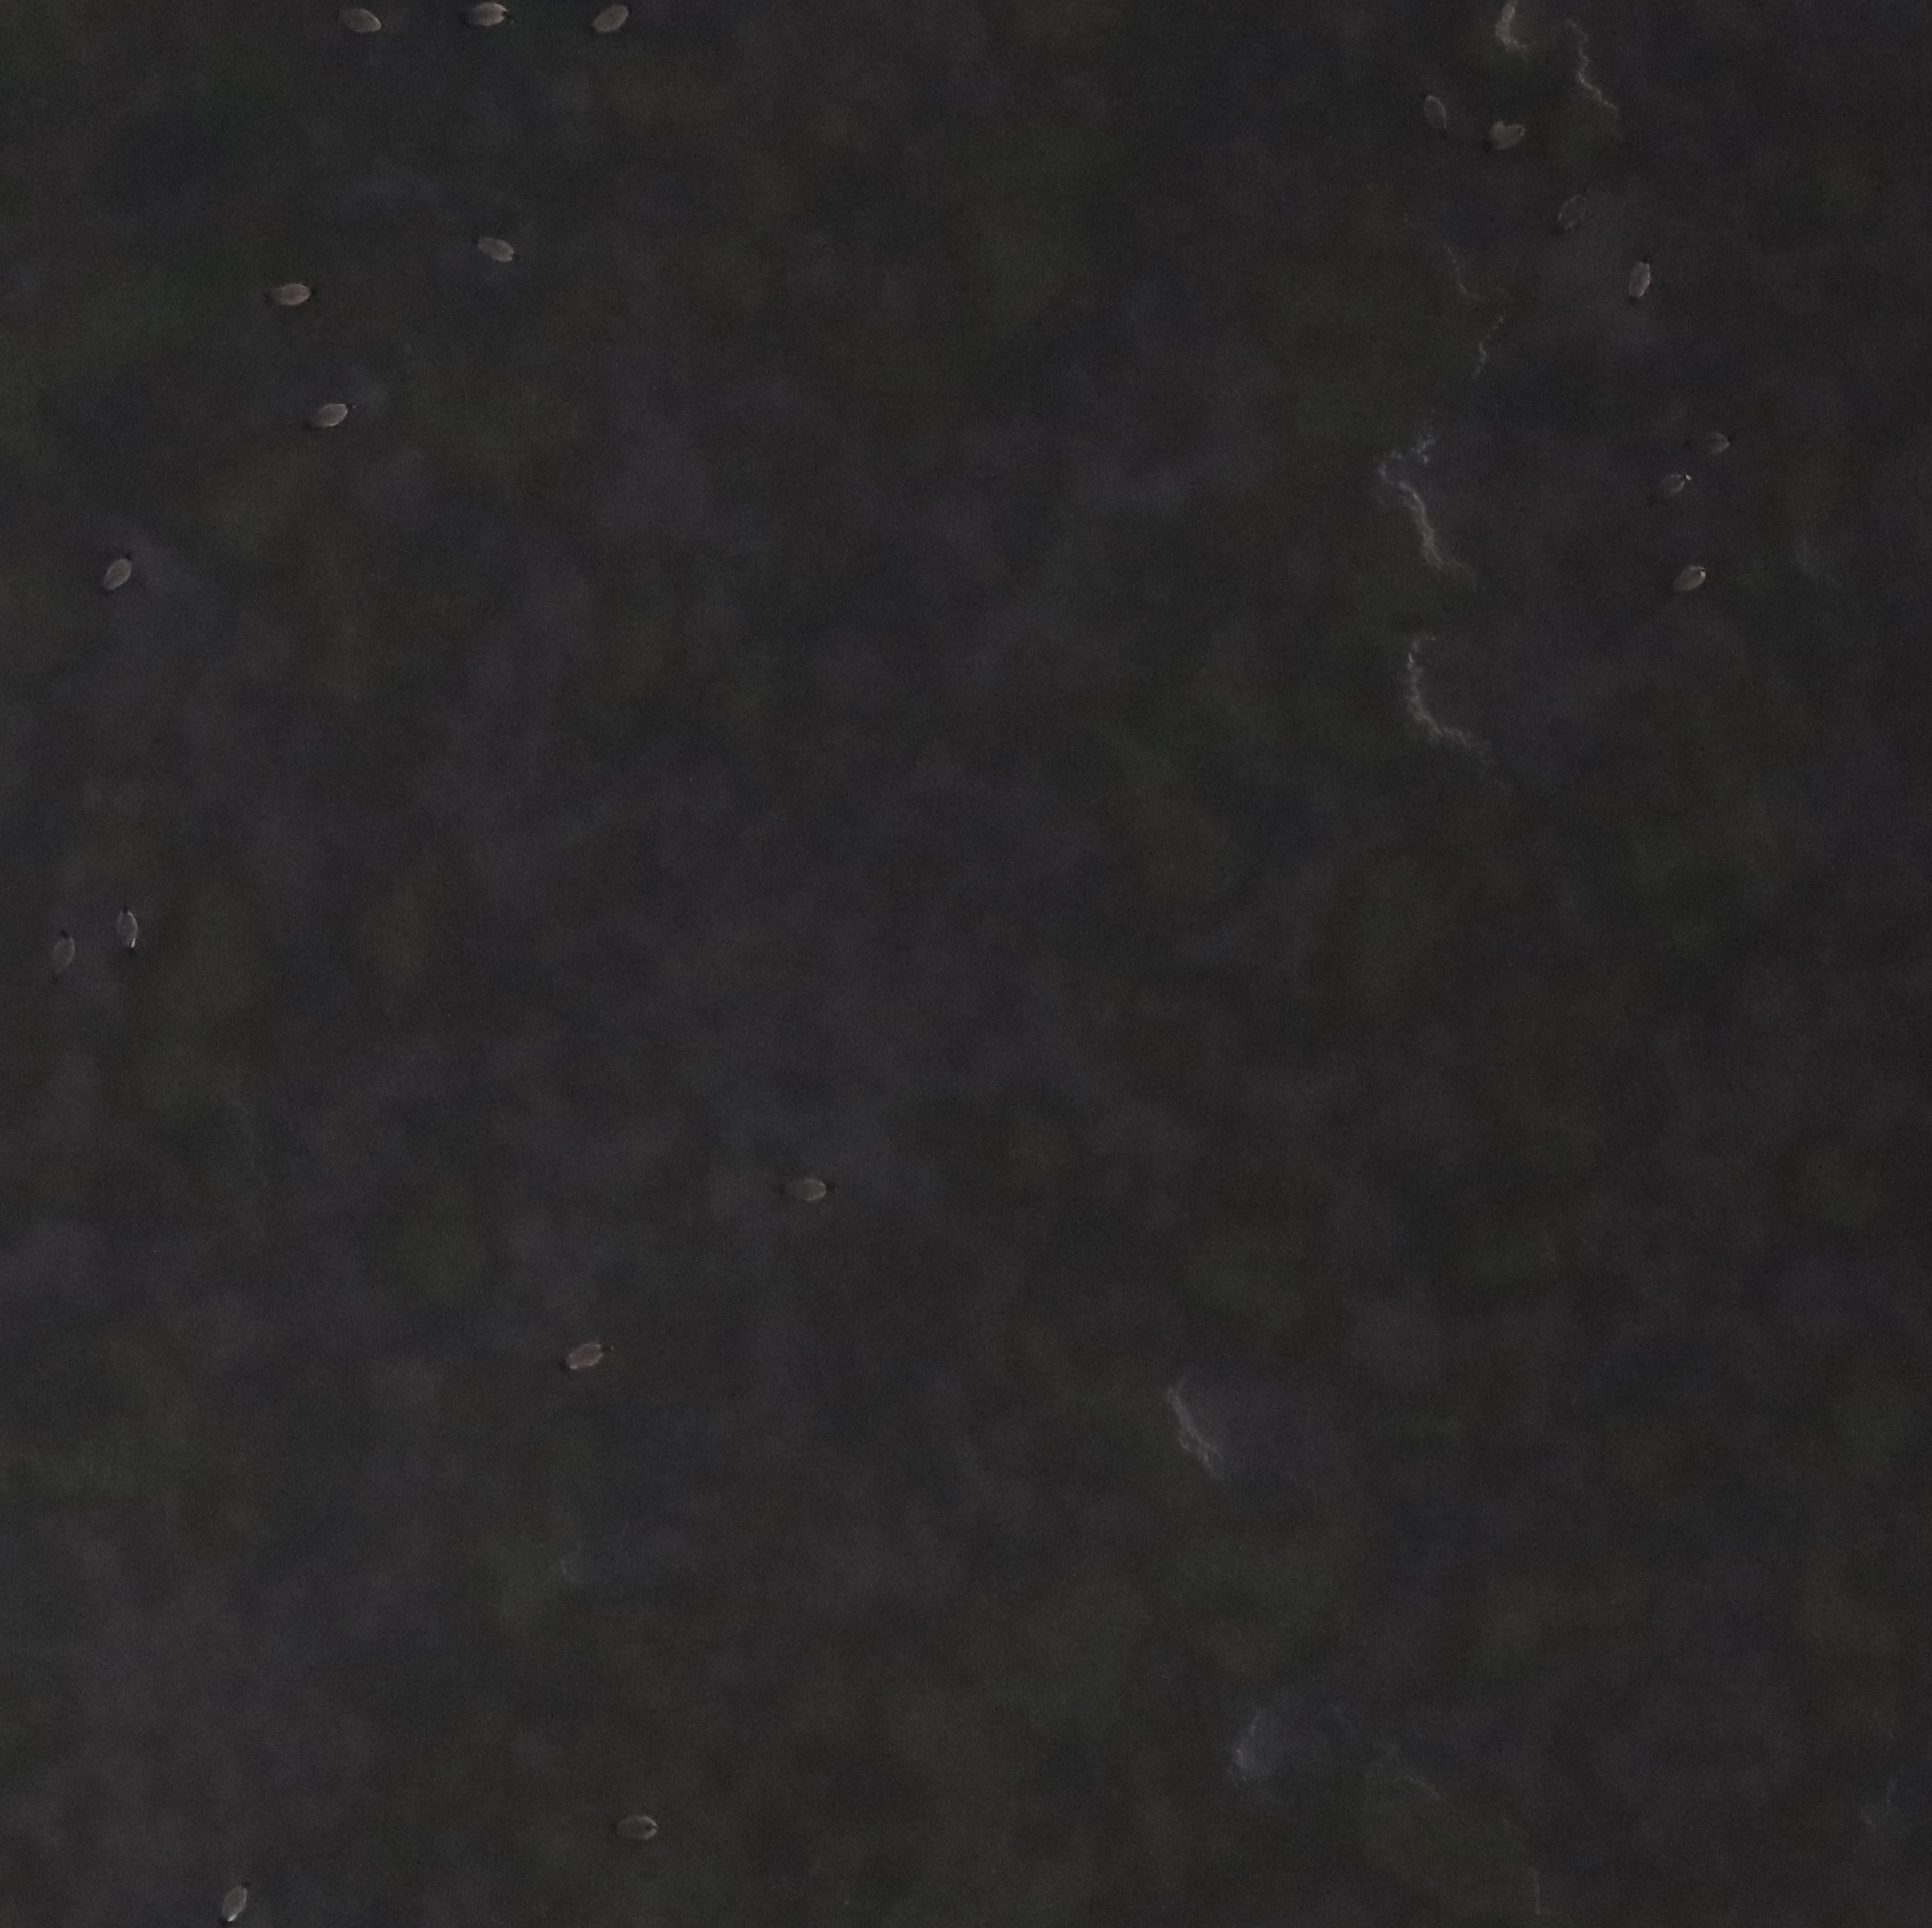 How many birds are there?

19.